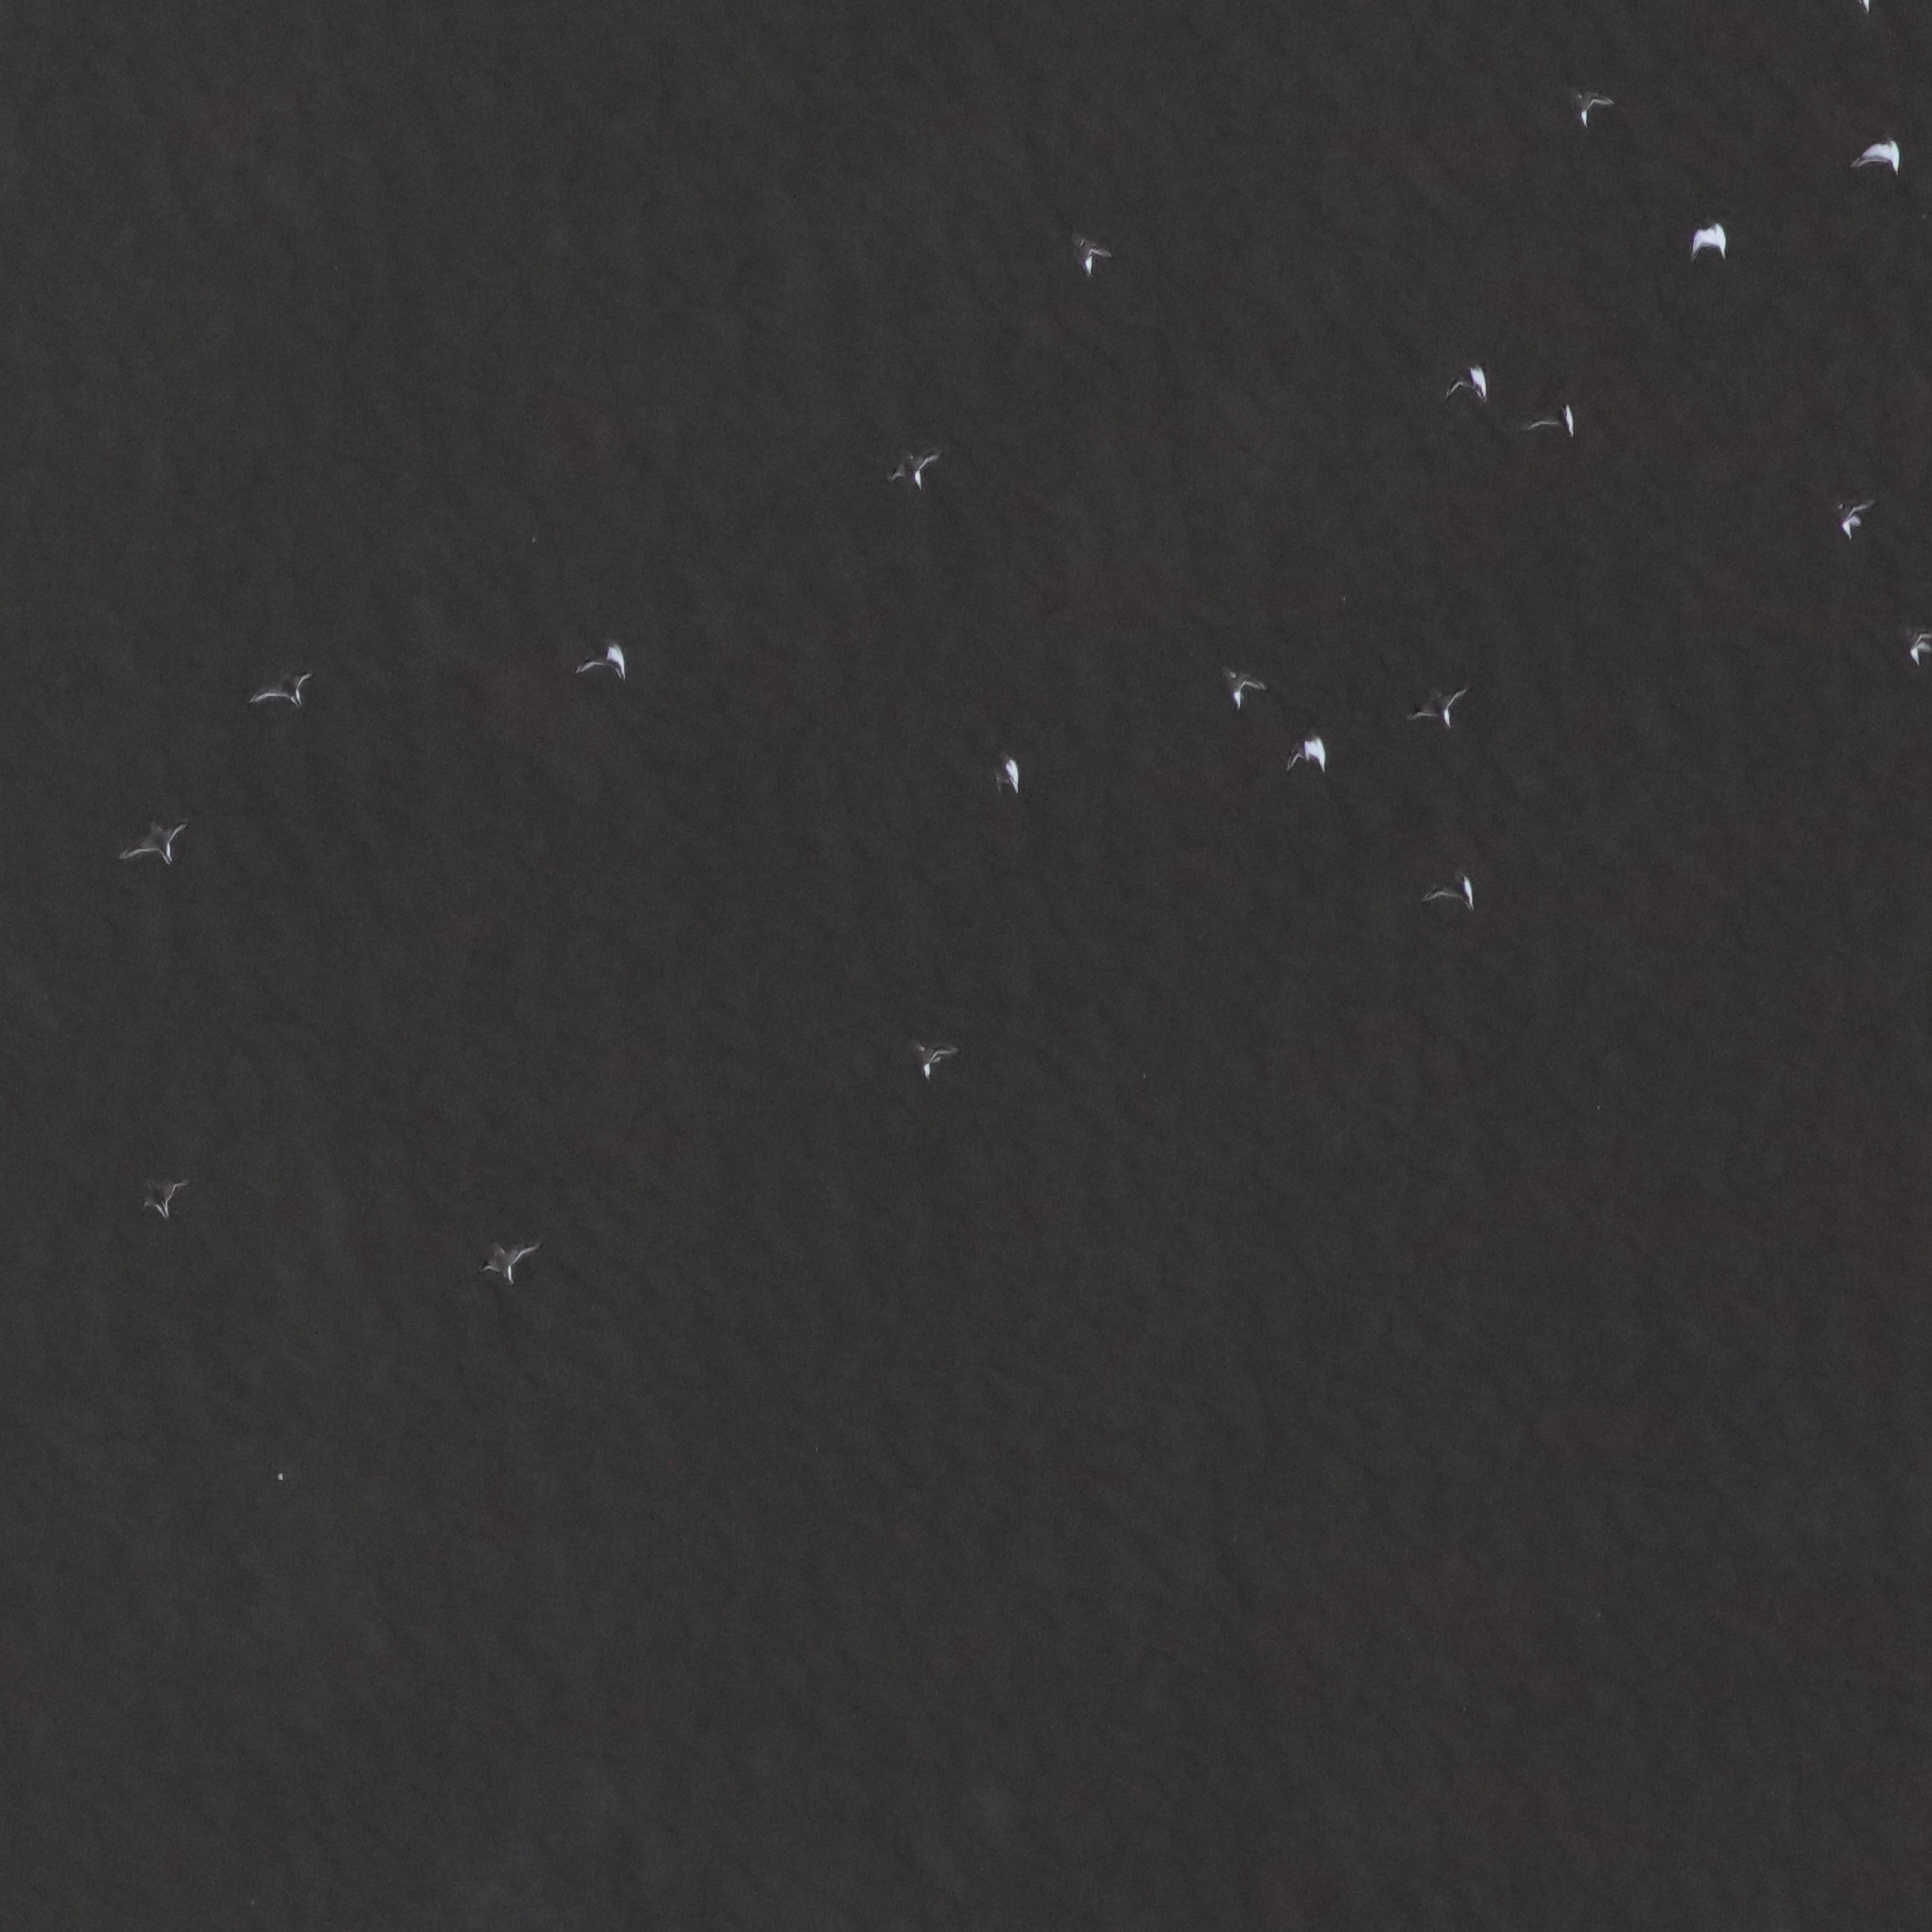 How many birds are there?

20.